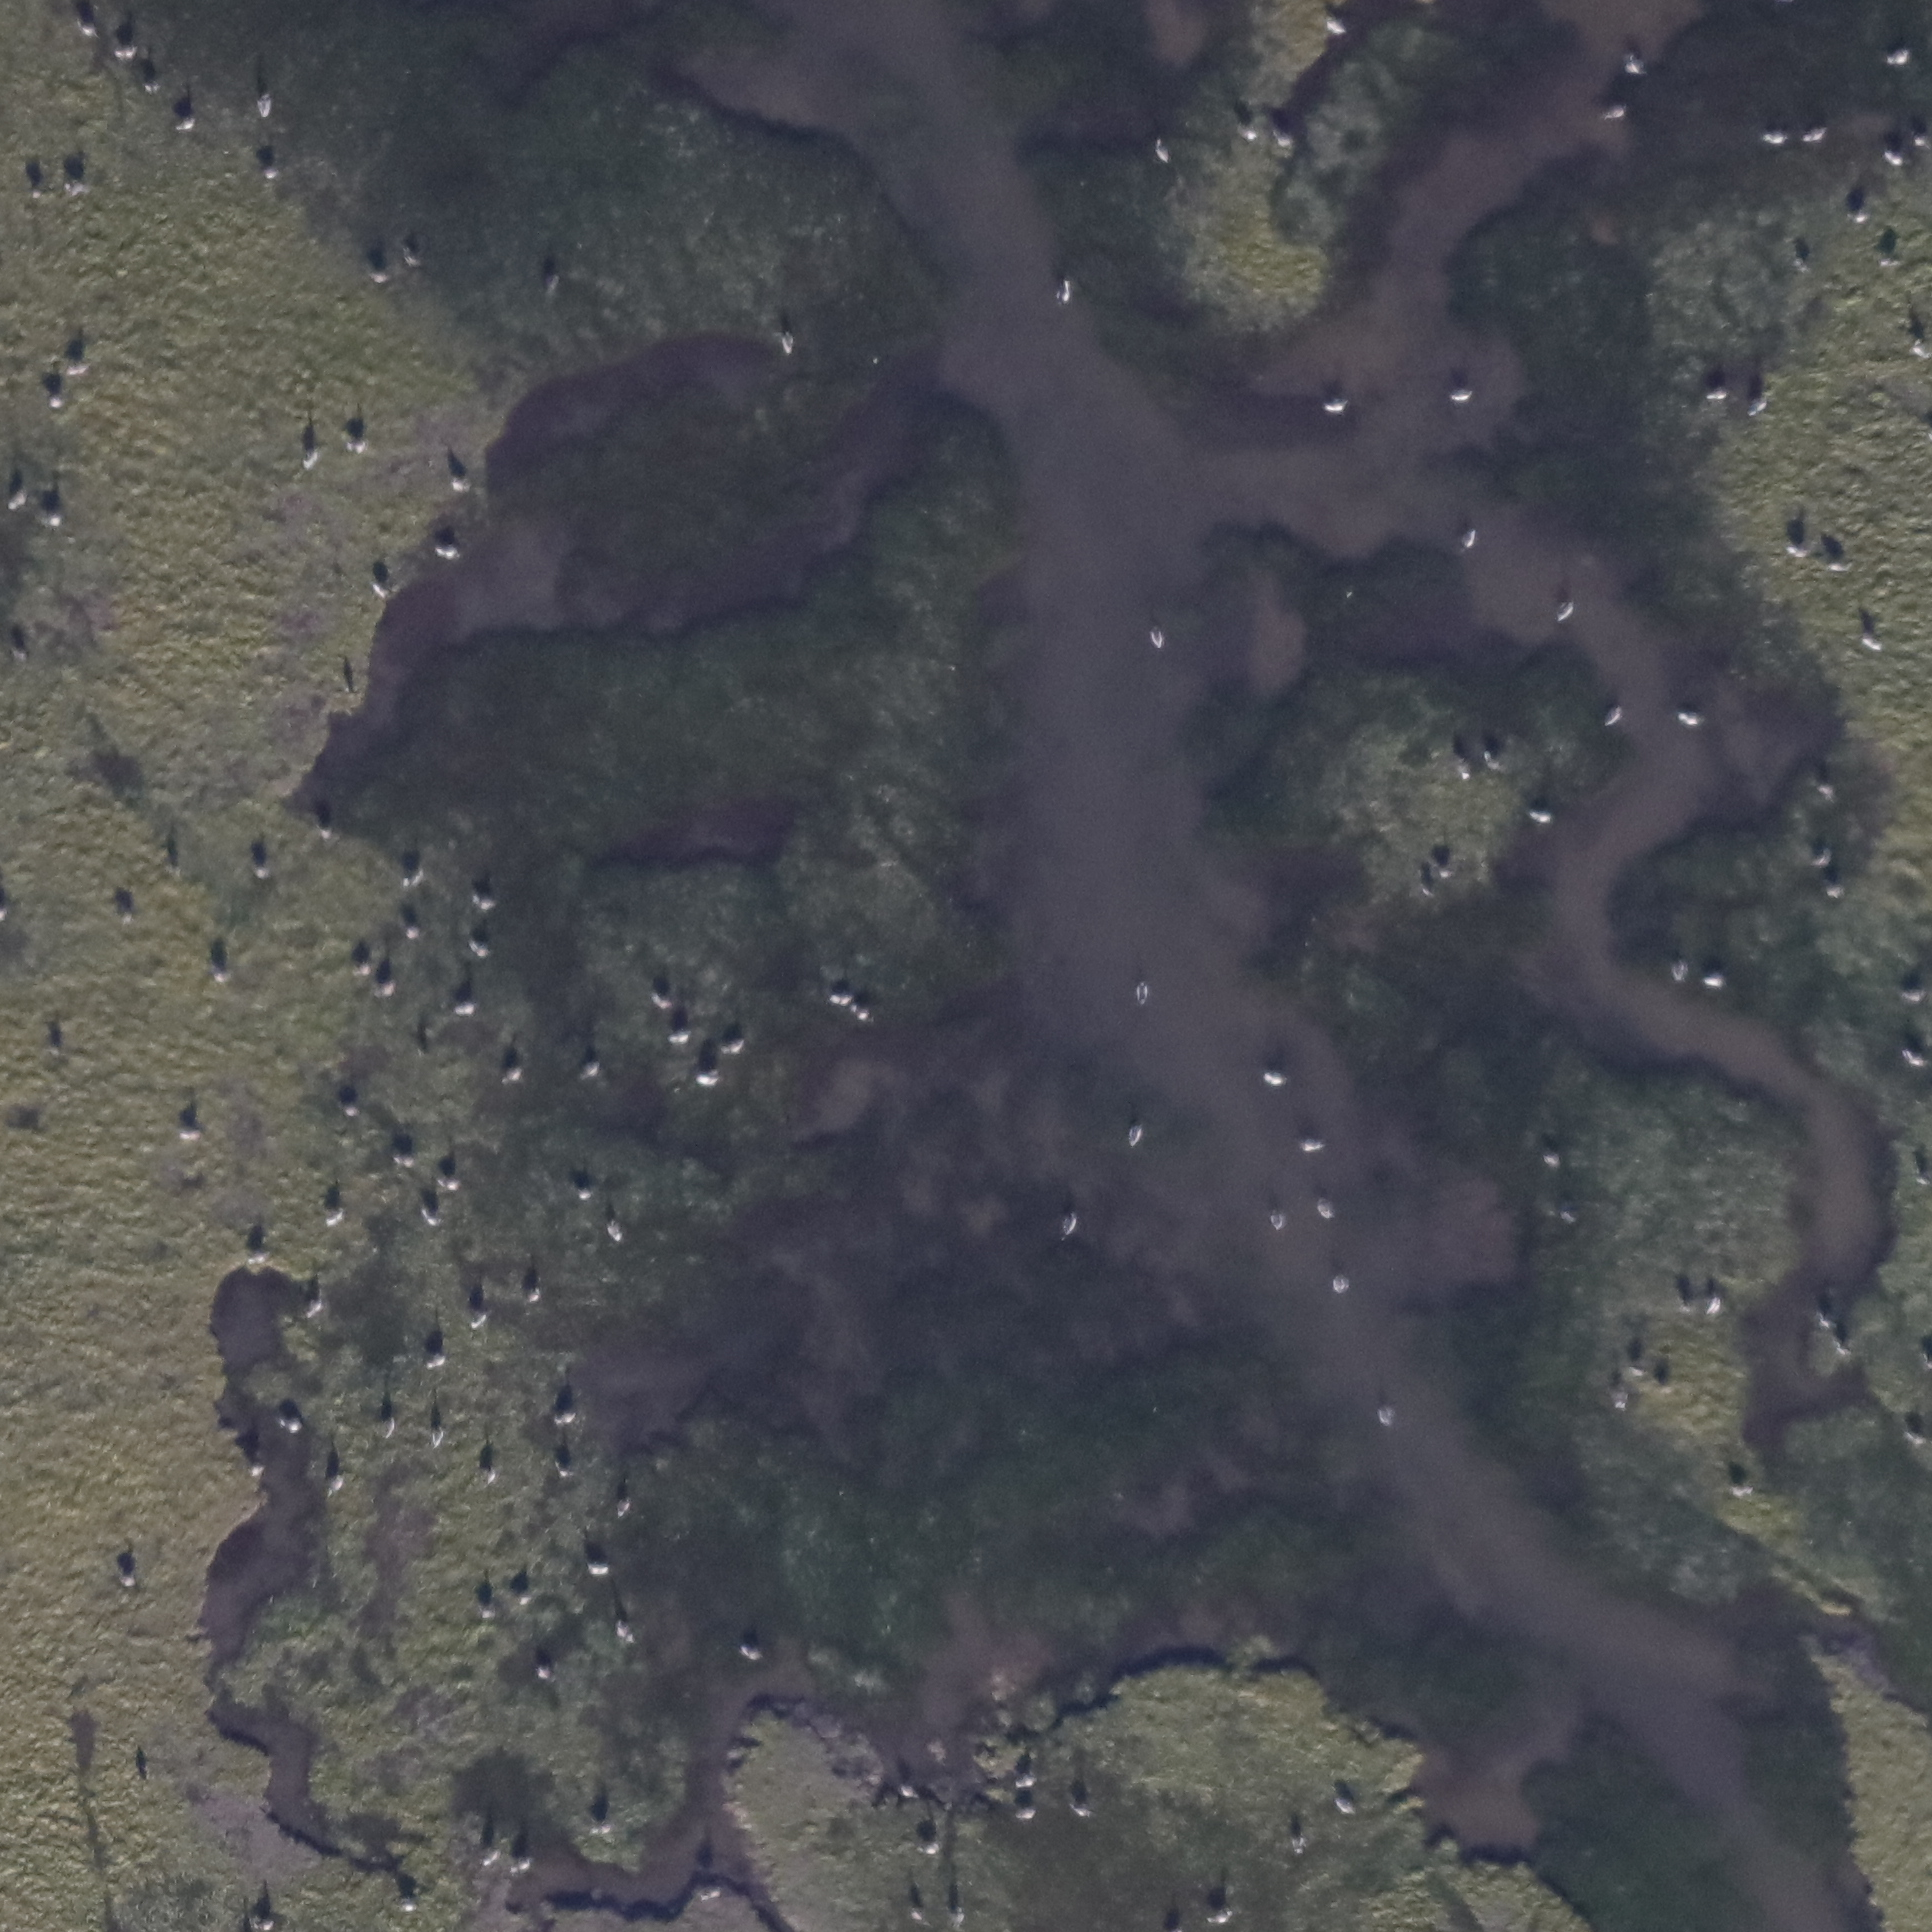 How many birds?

149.